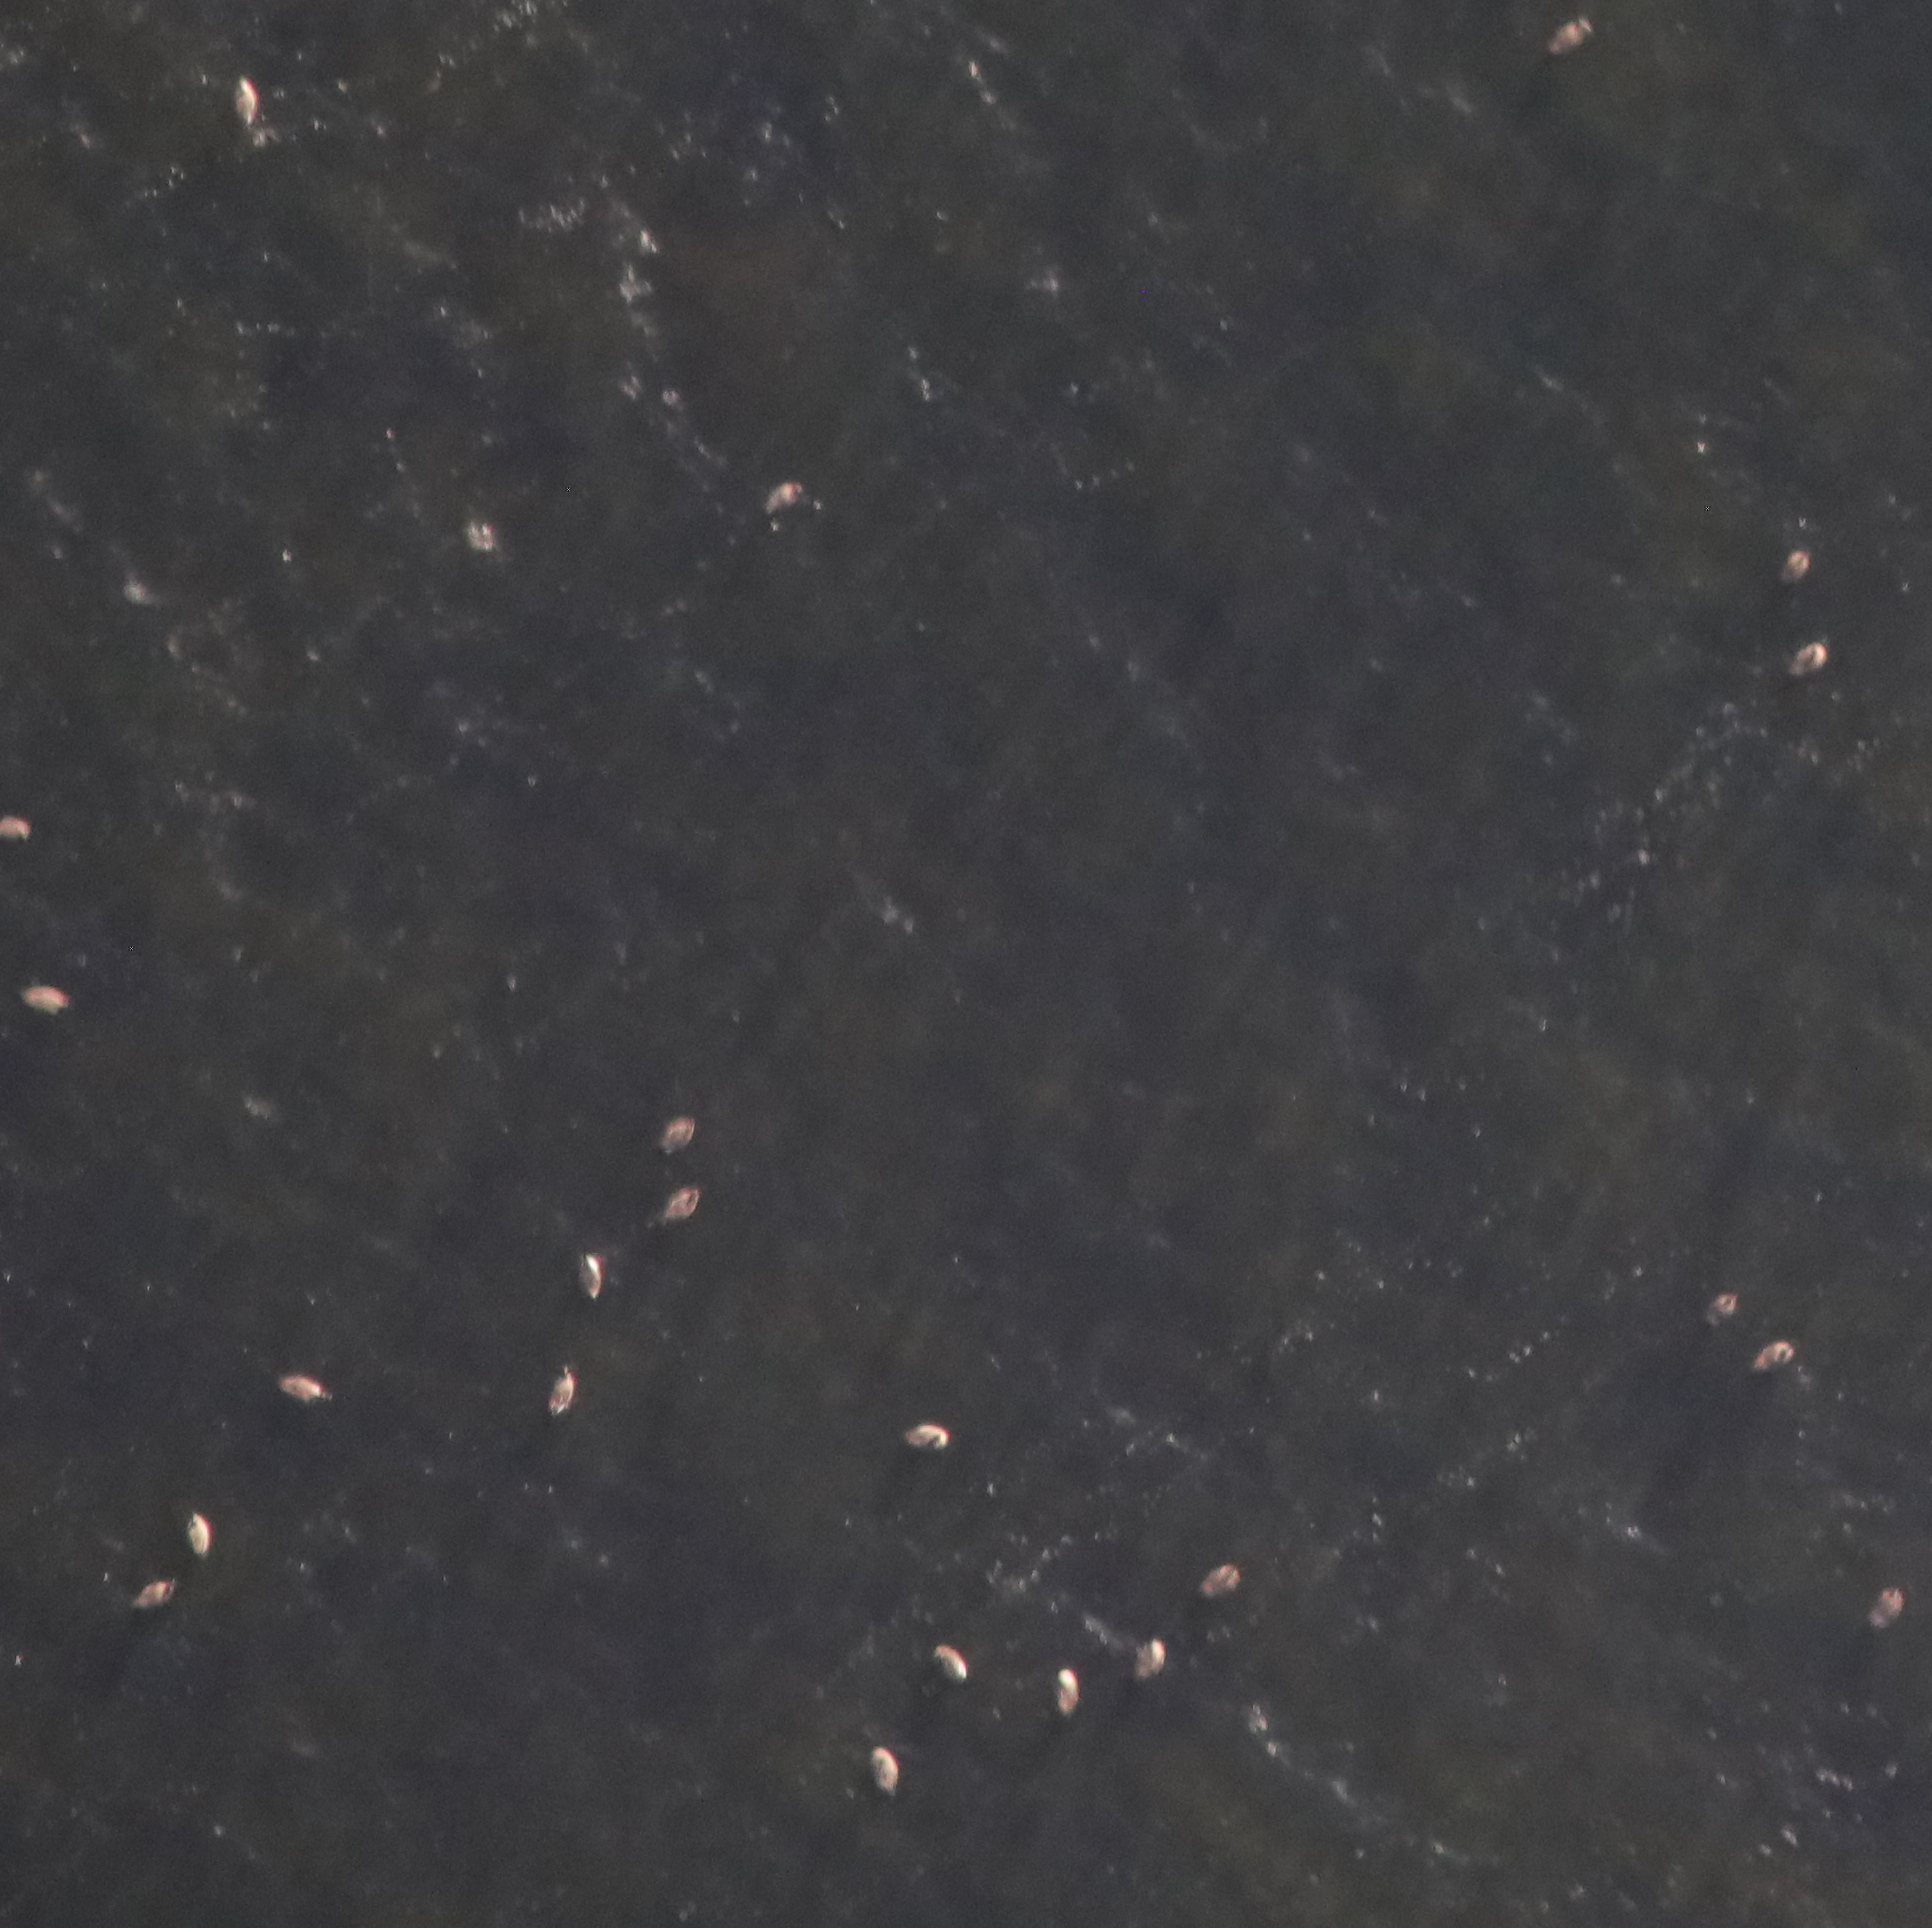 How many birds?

23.